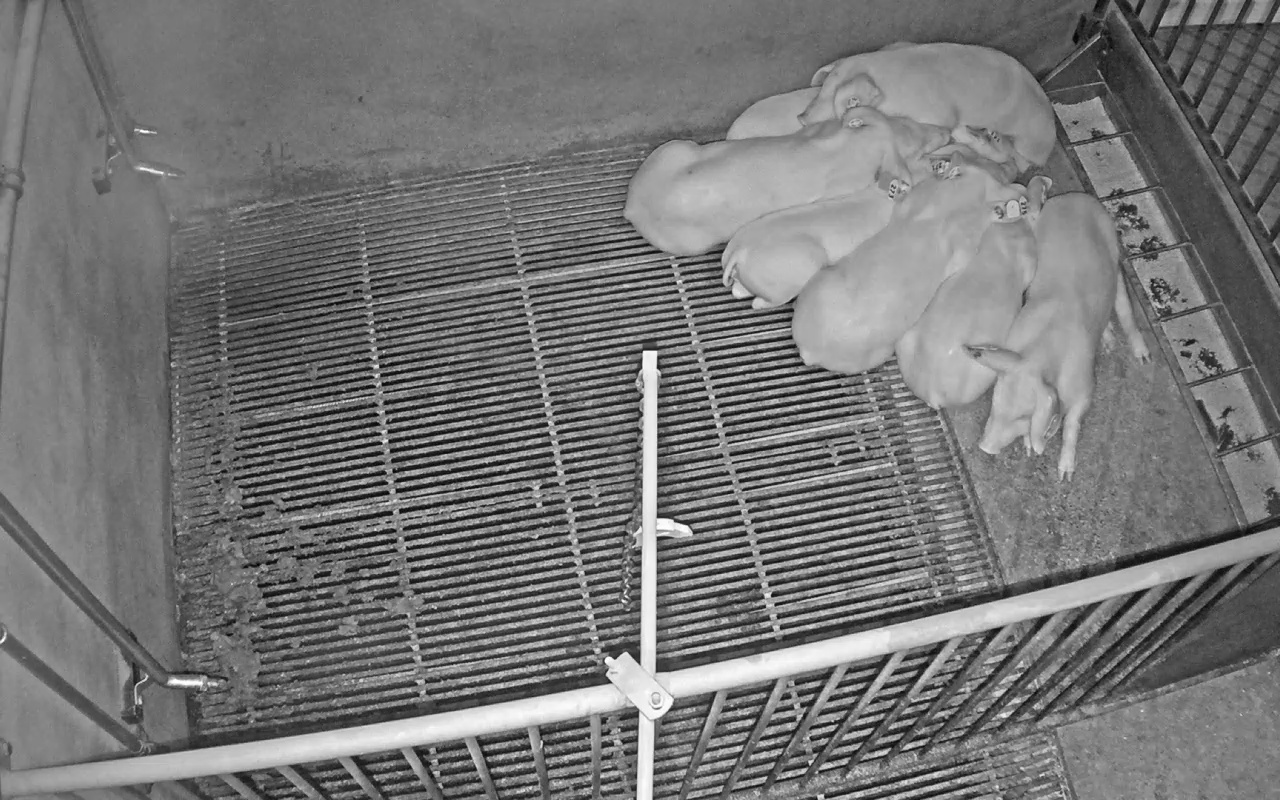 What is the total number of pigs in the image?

7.